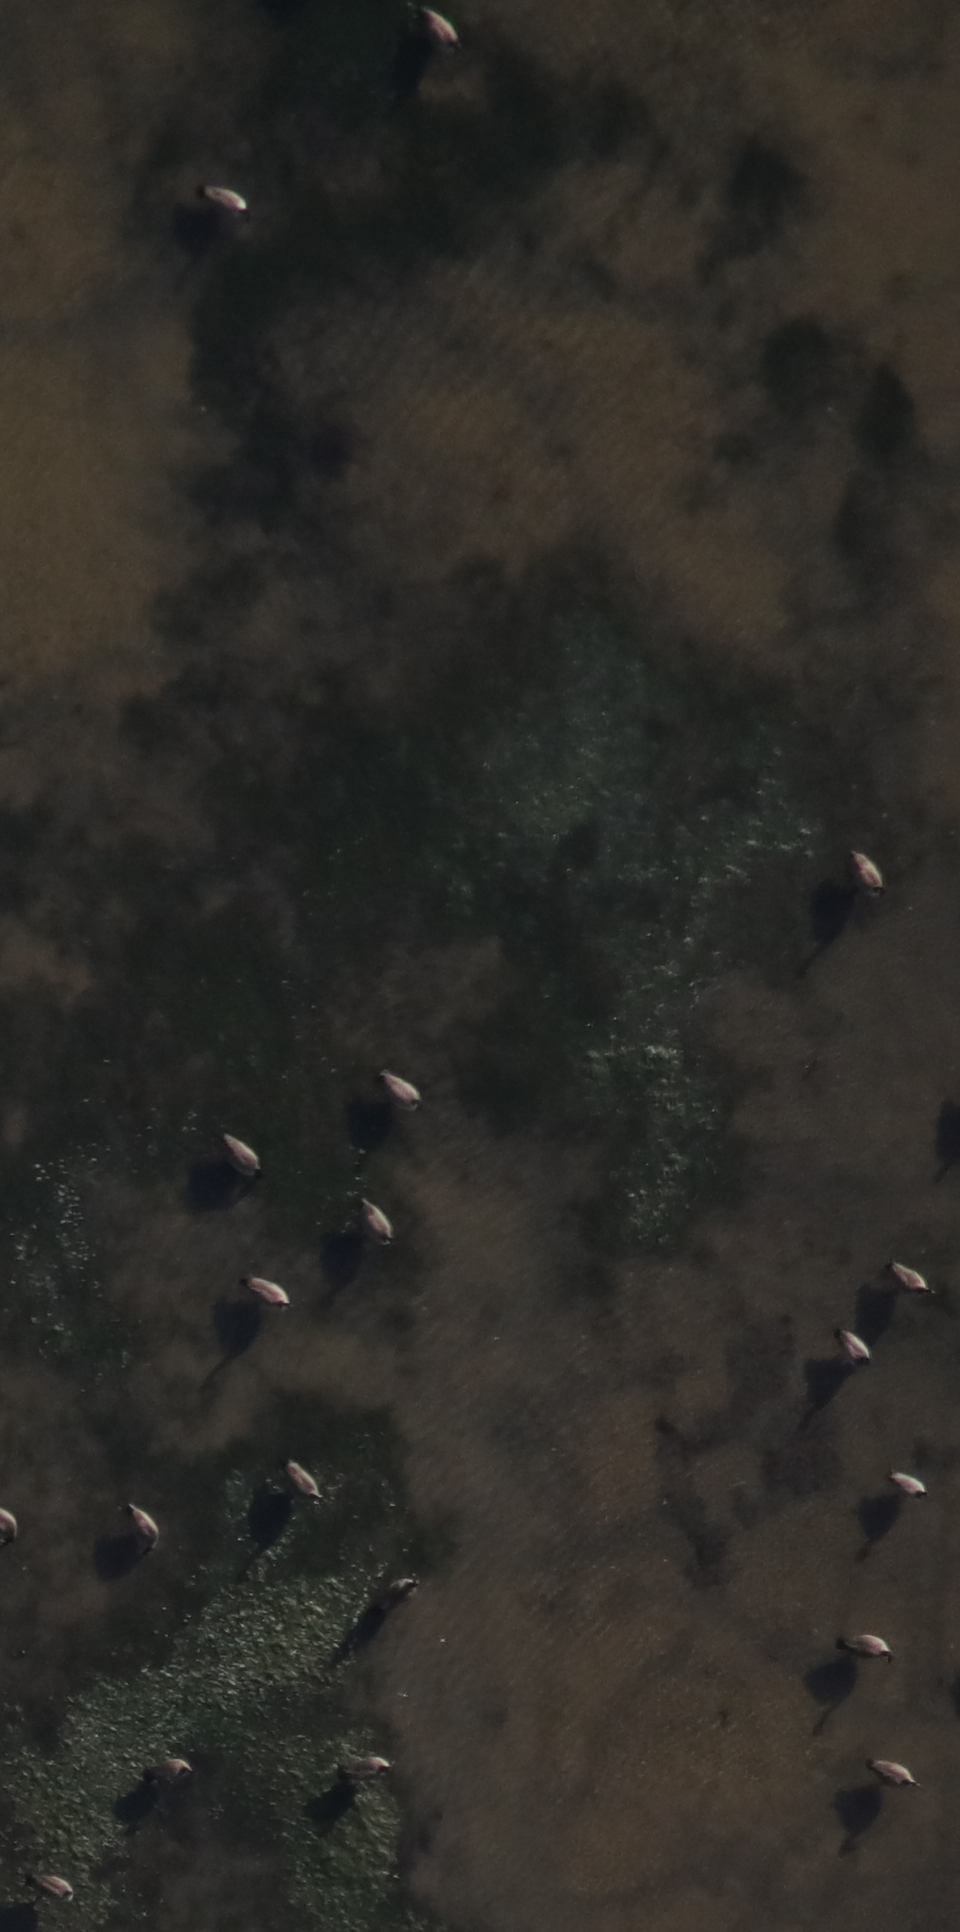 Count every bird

18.